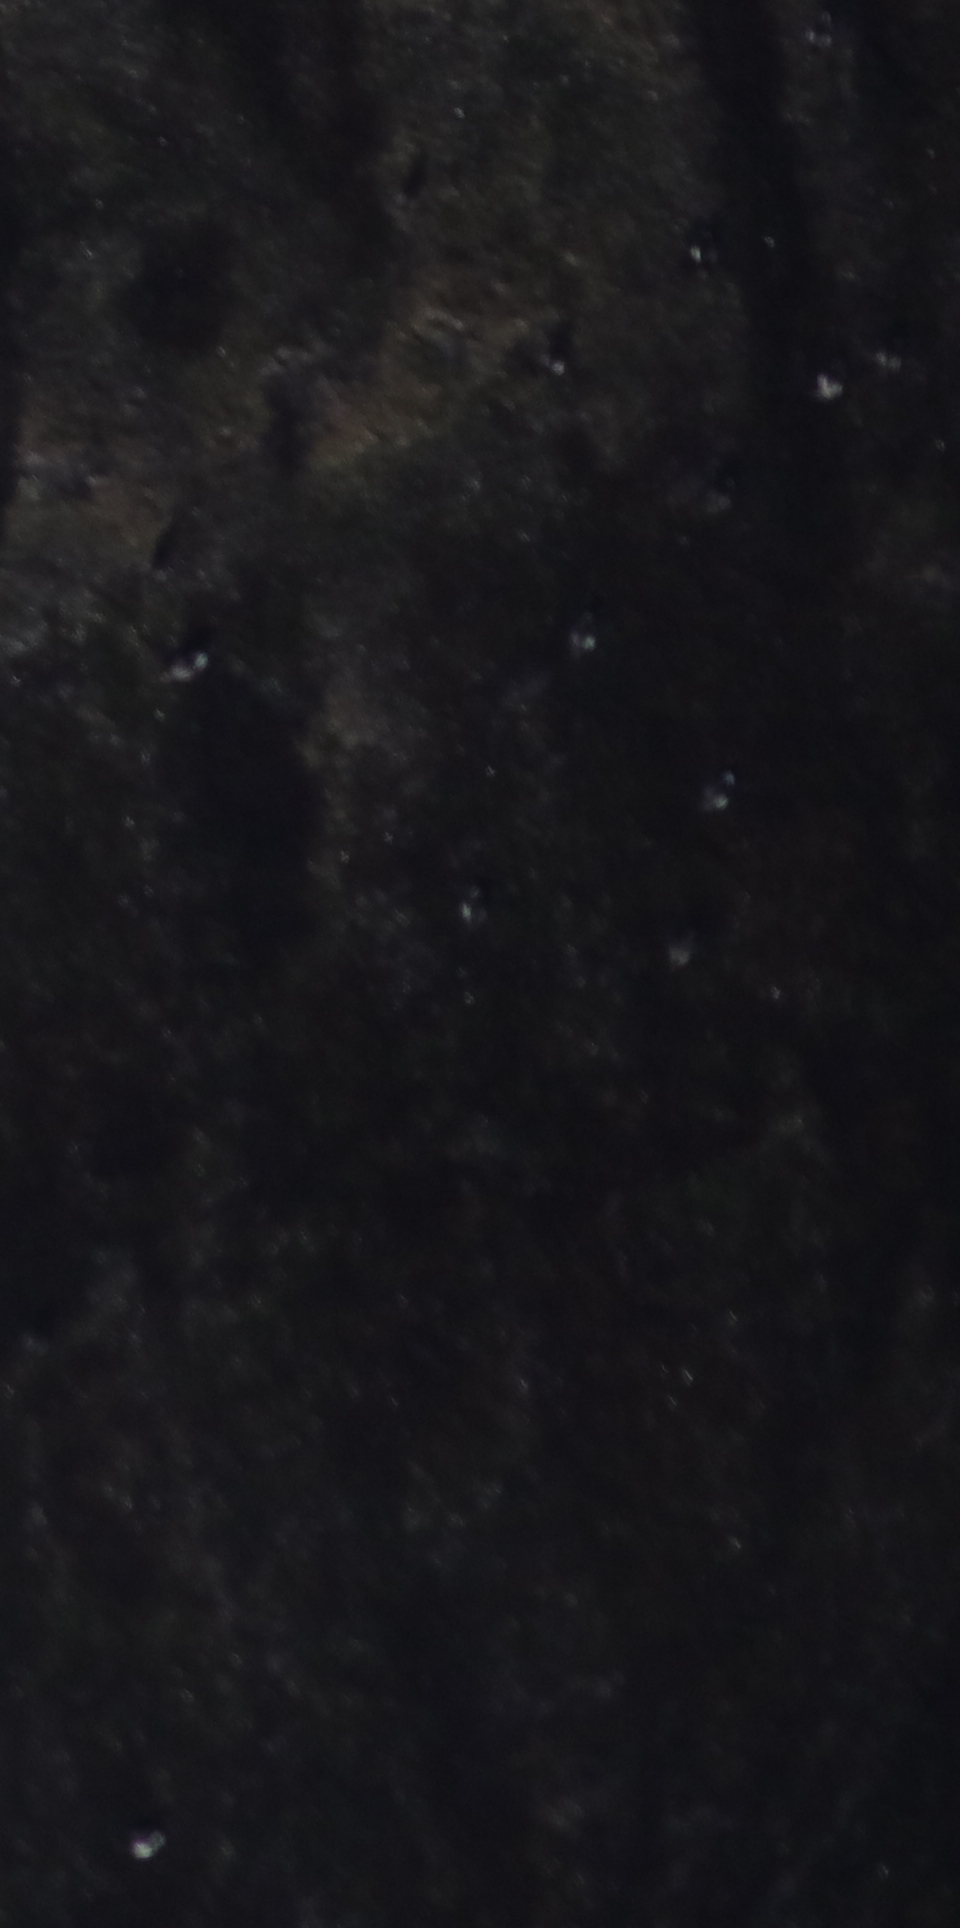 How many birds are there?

11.